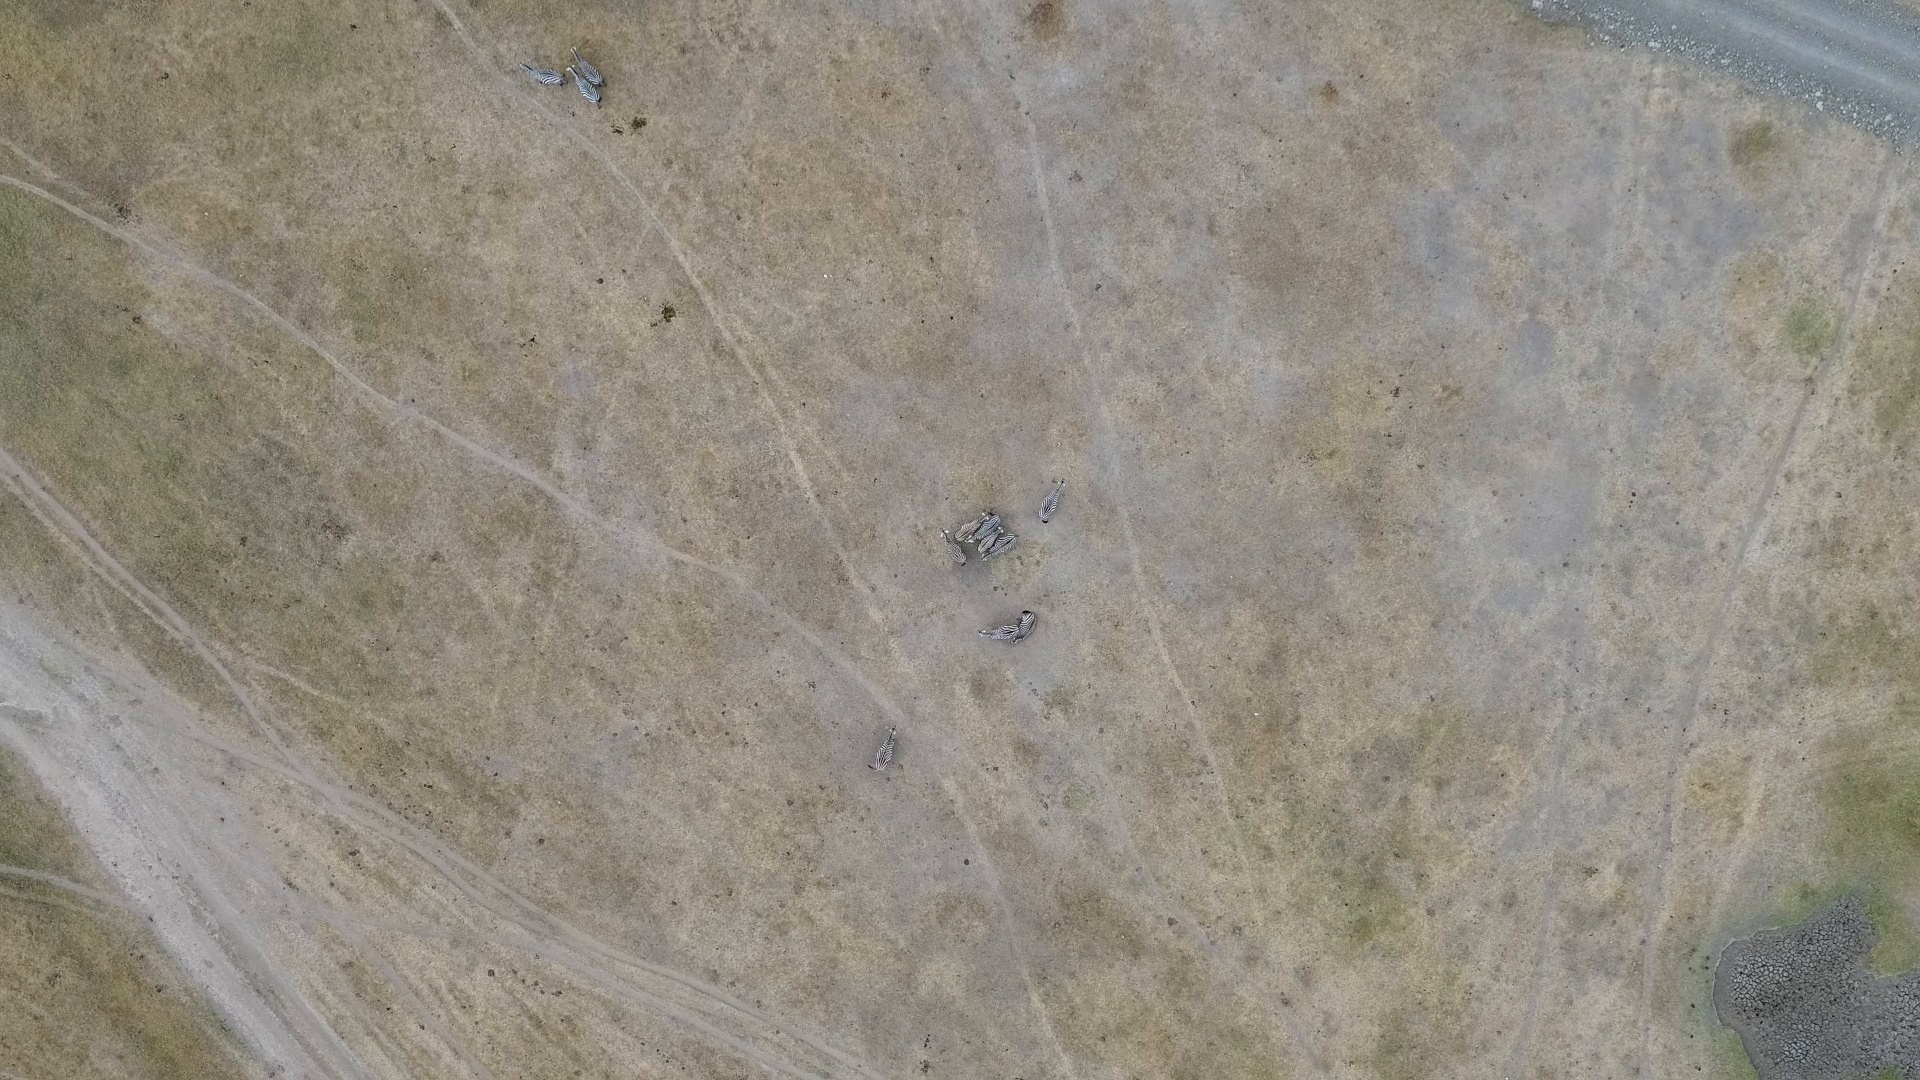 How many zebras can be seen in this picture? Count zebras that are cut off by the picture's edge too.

12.